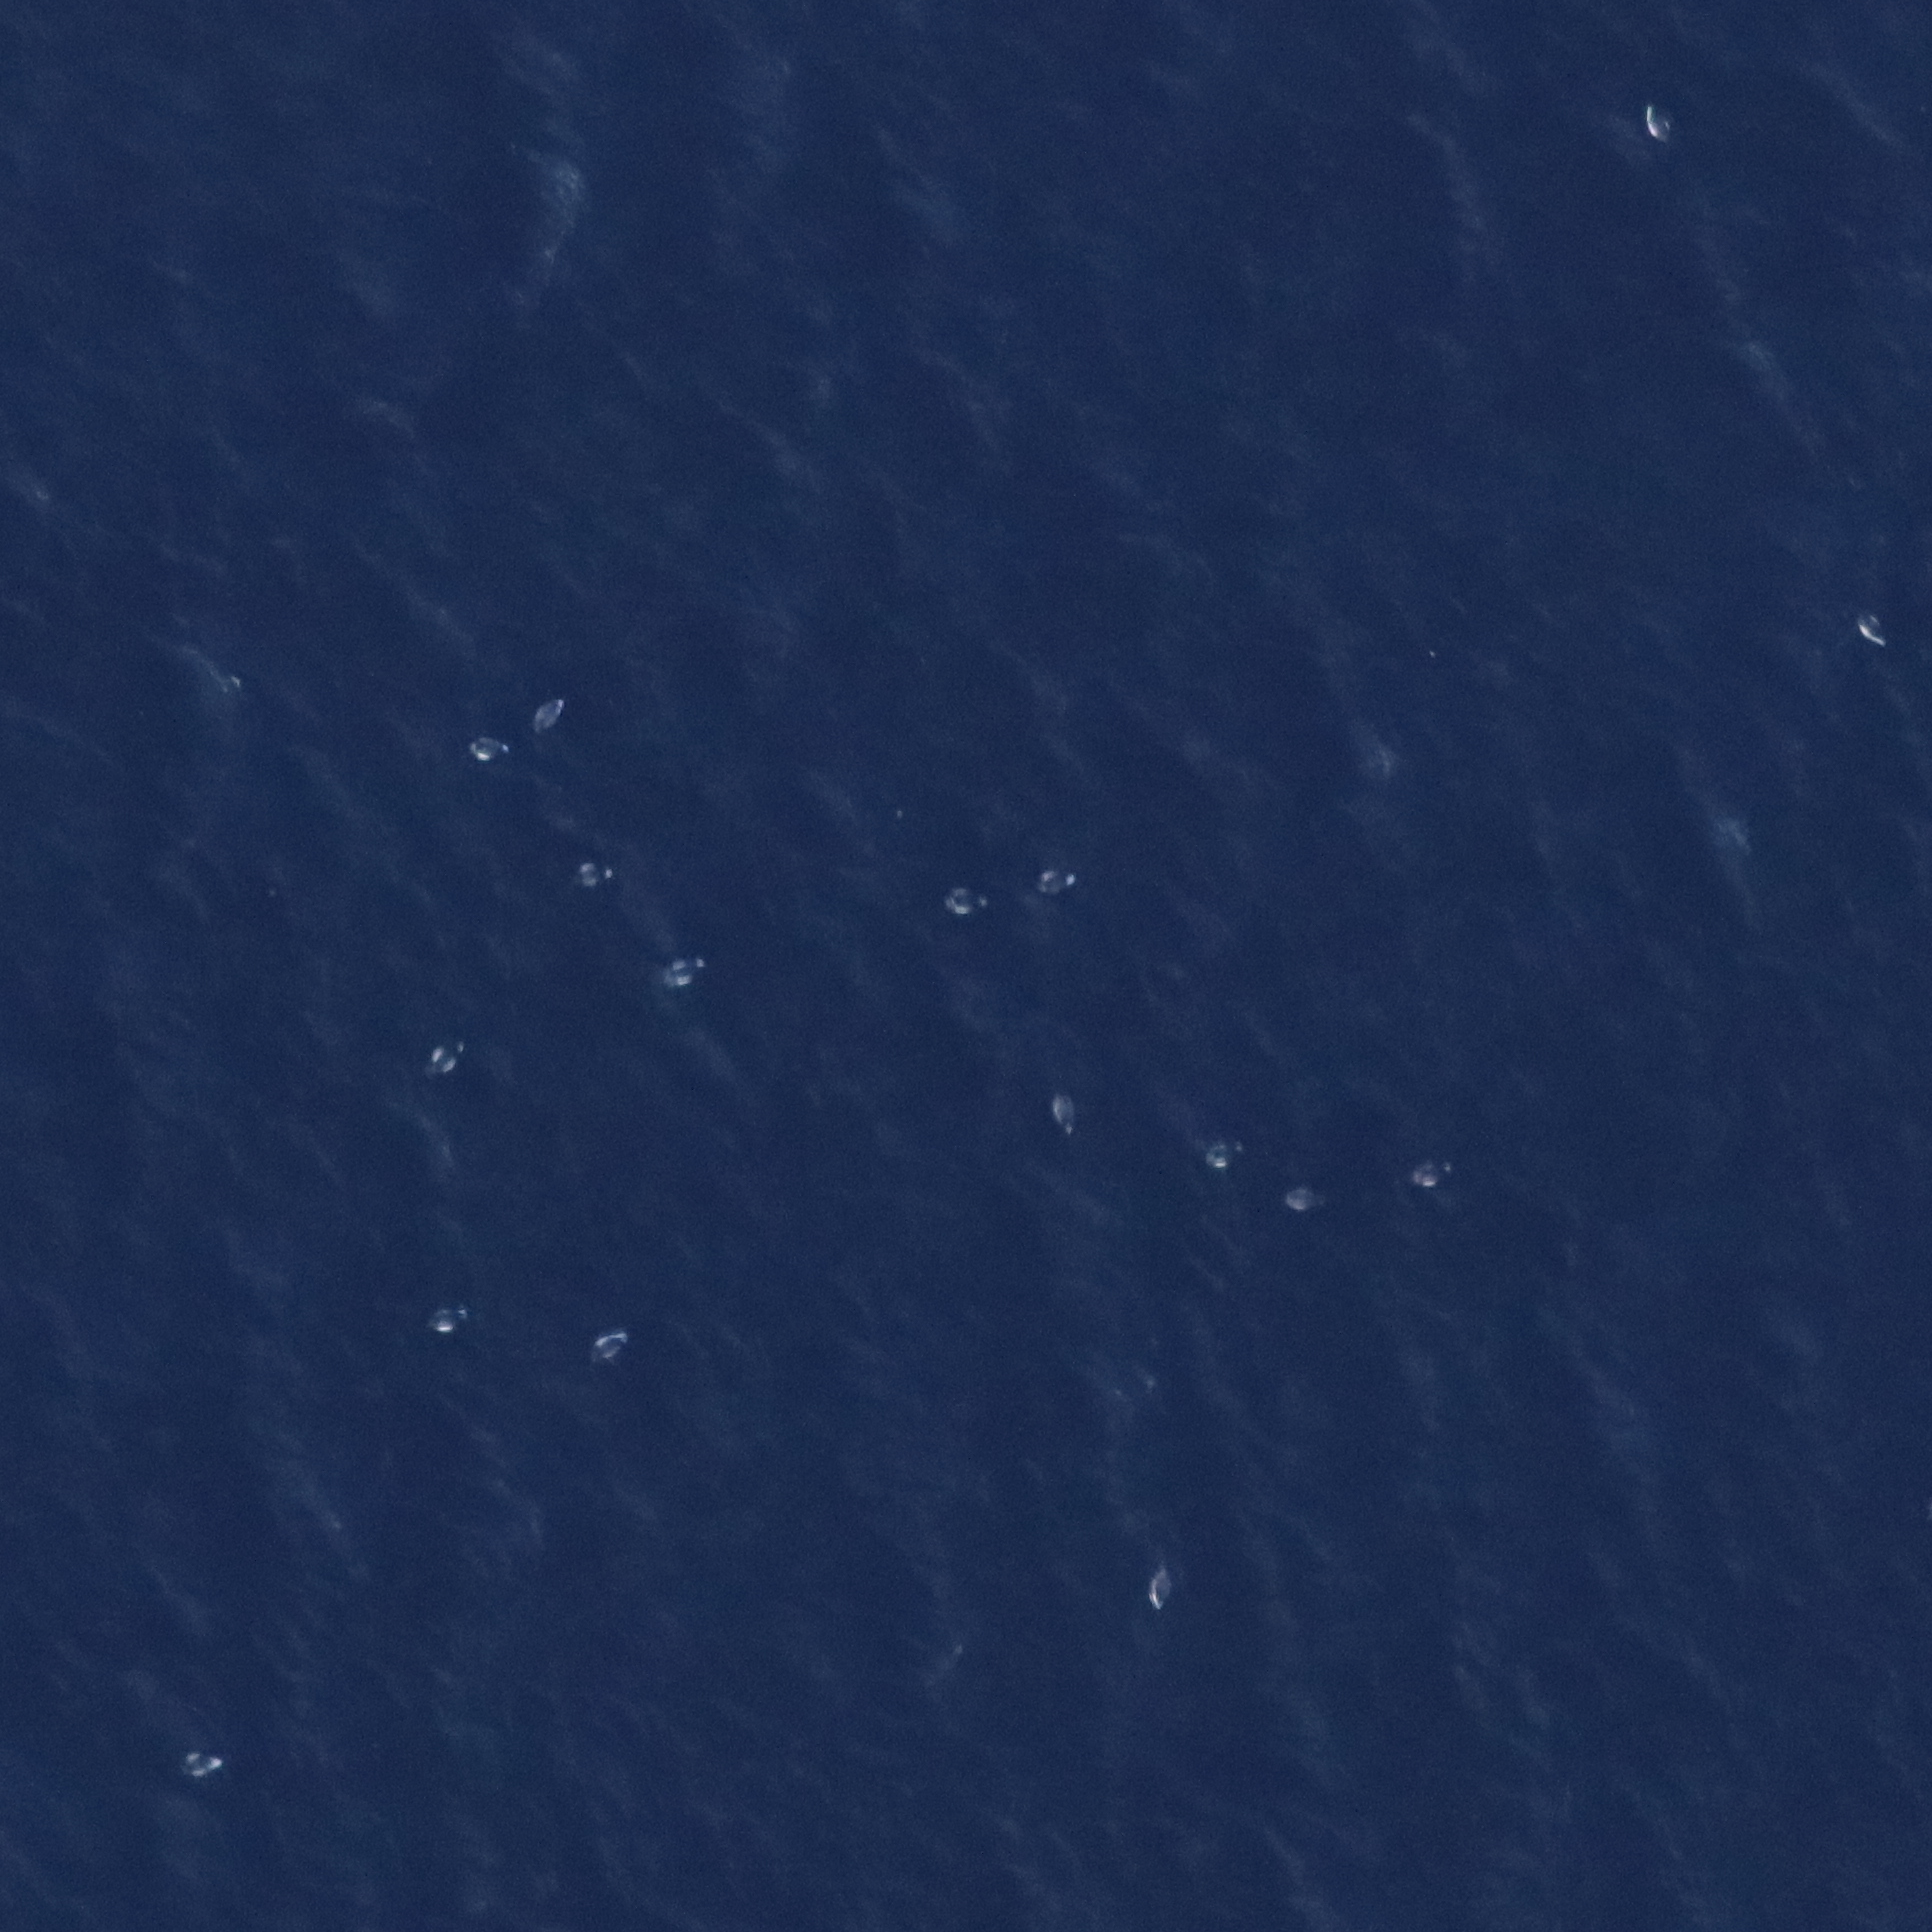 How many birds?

17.